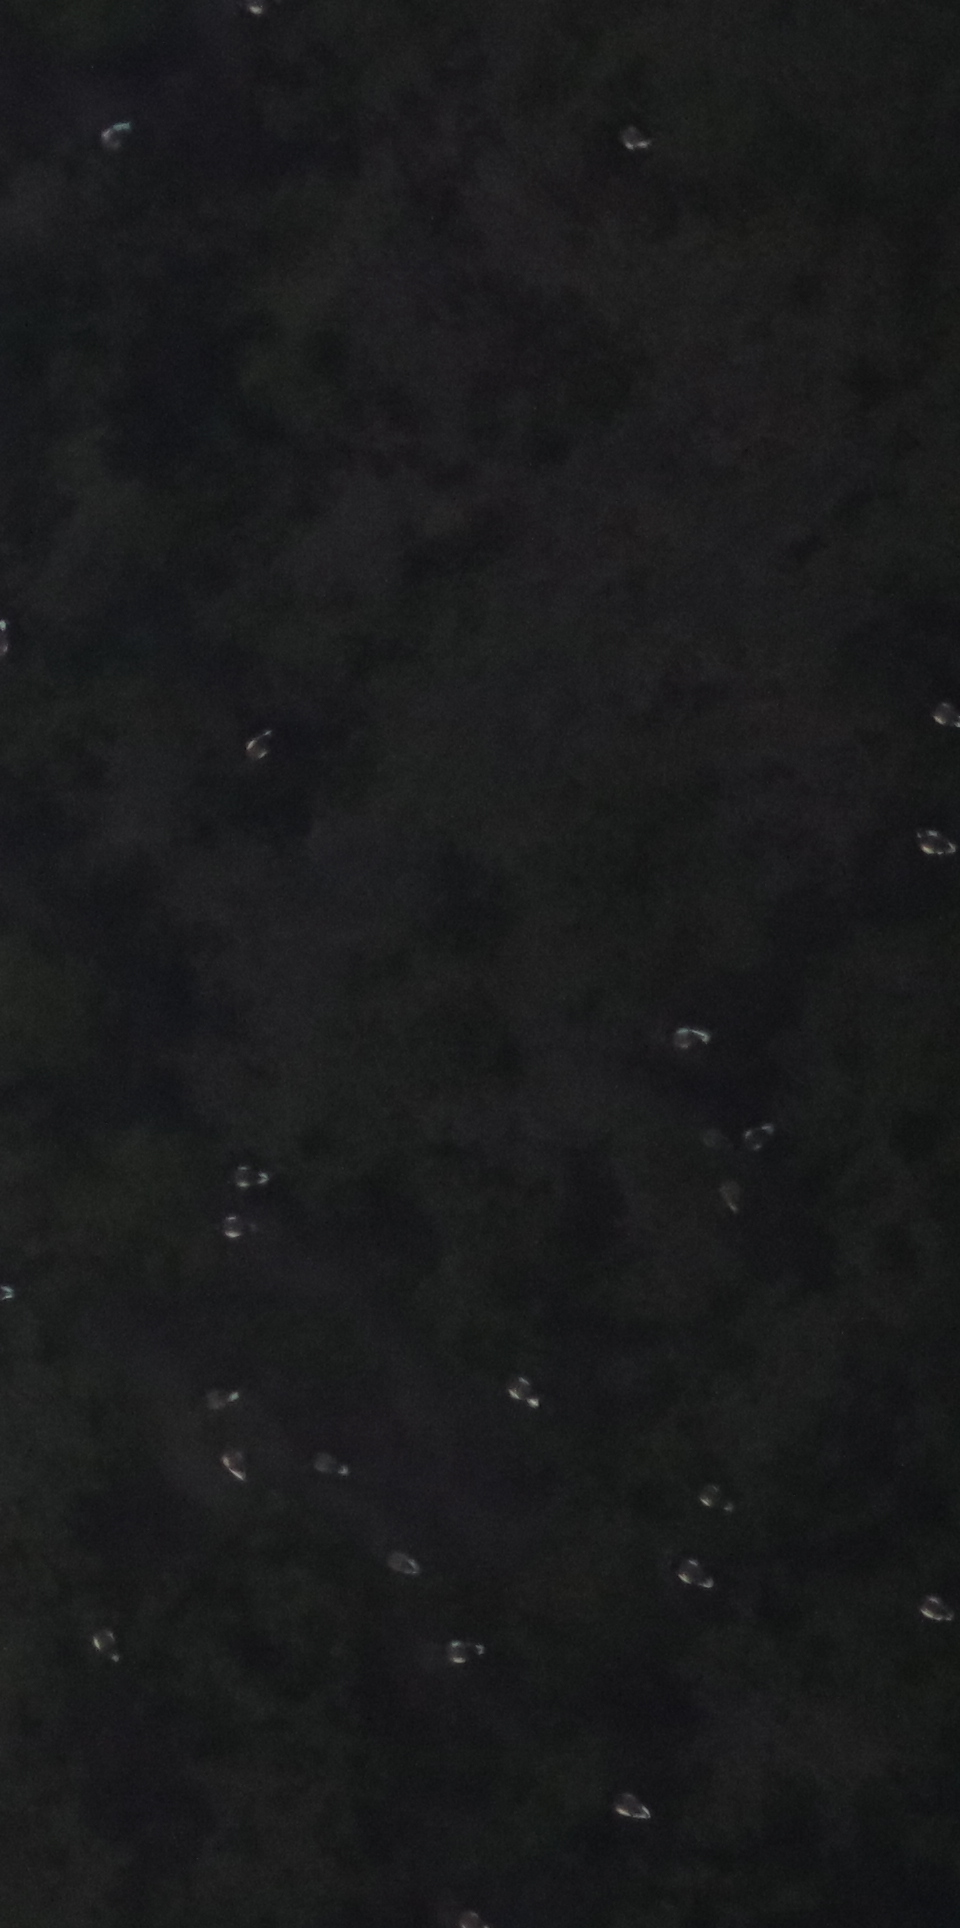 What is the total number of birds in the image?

21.